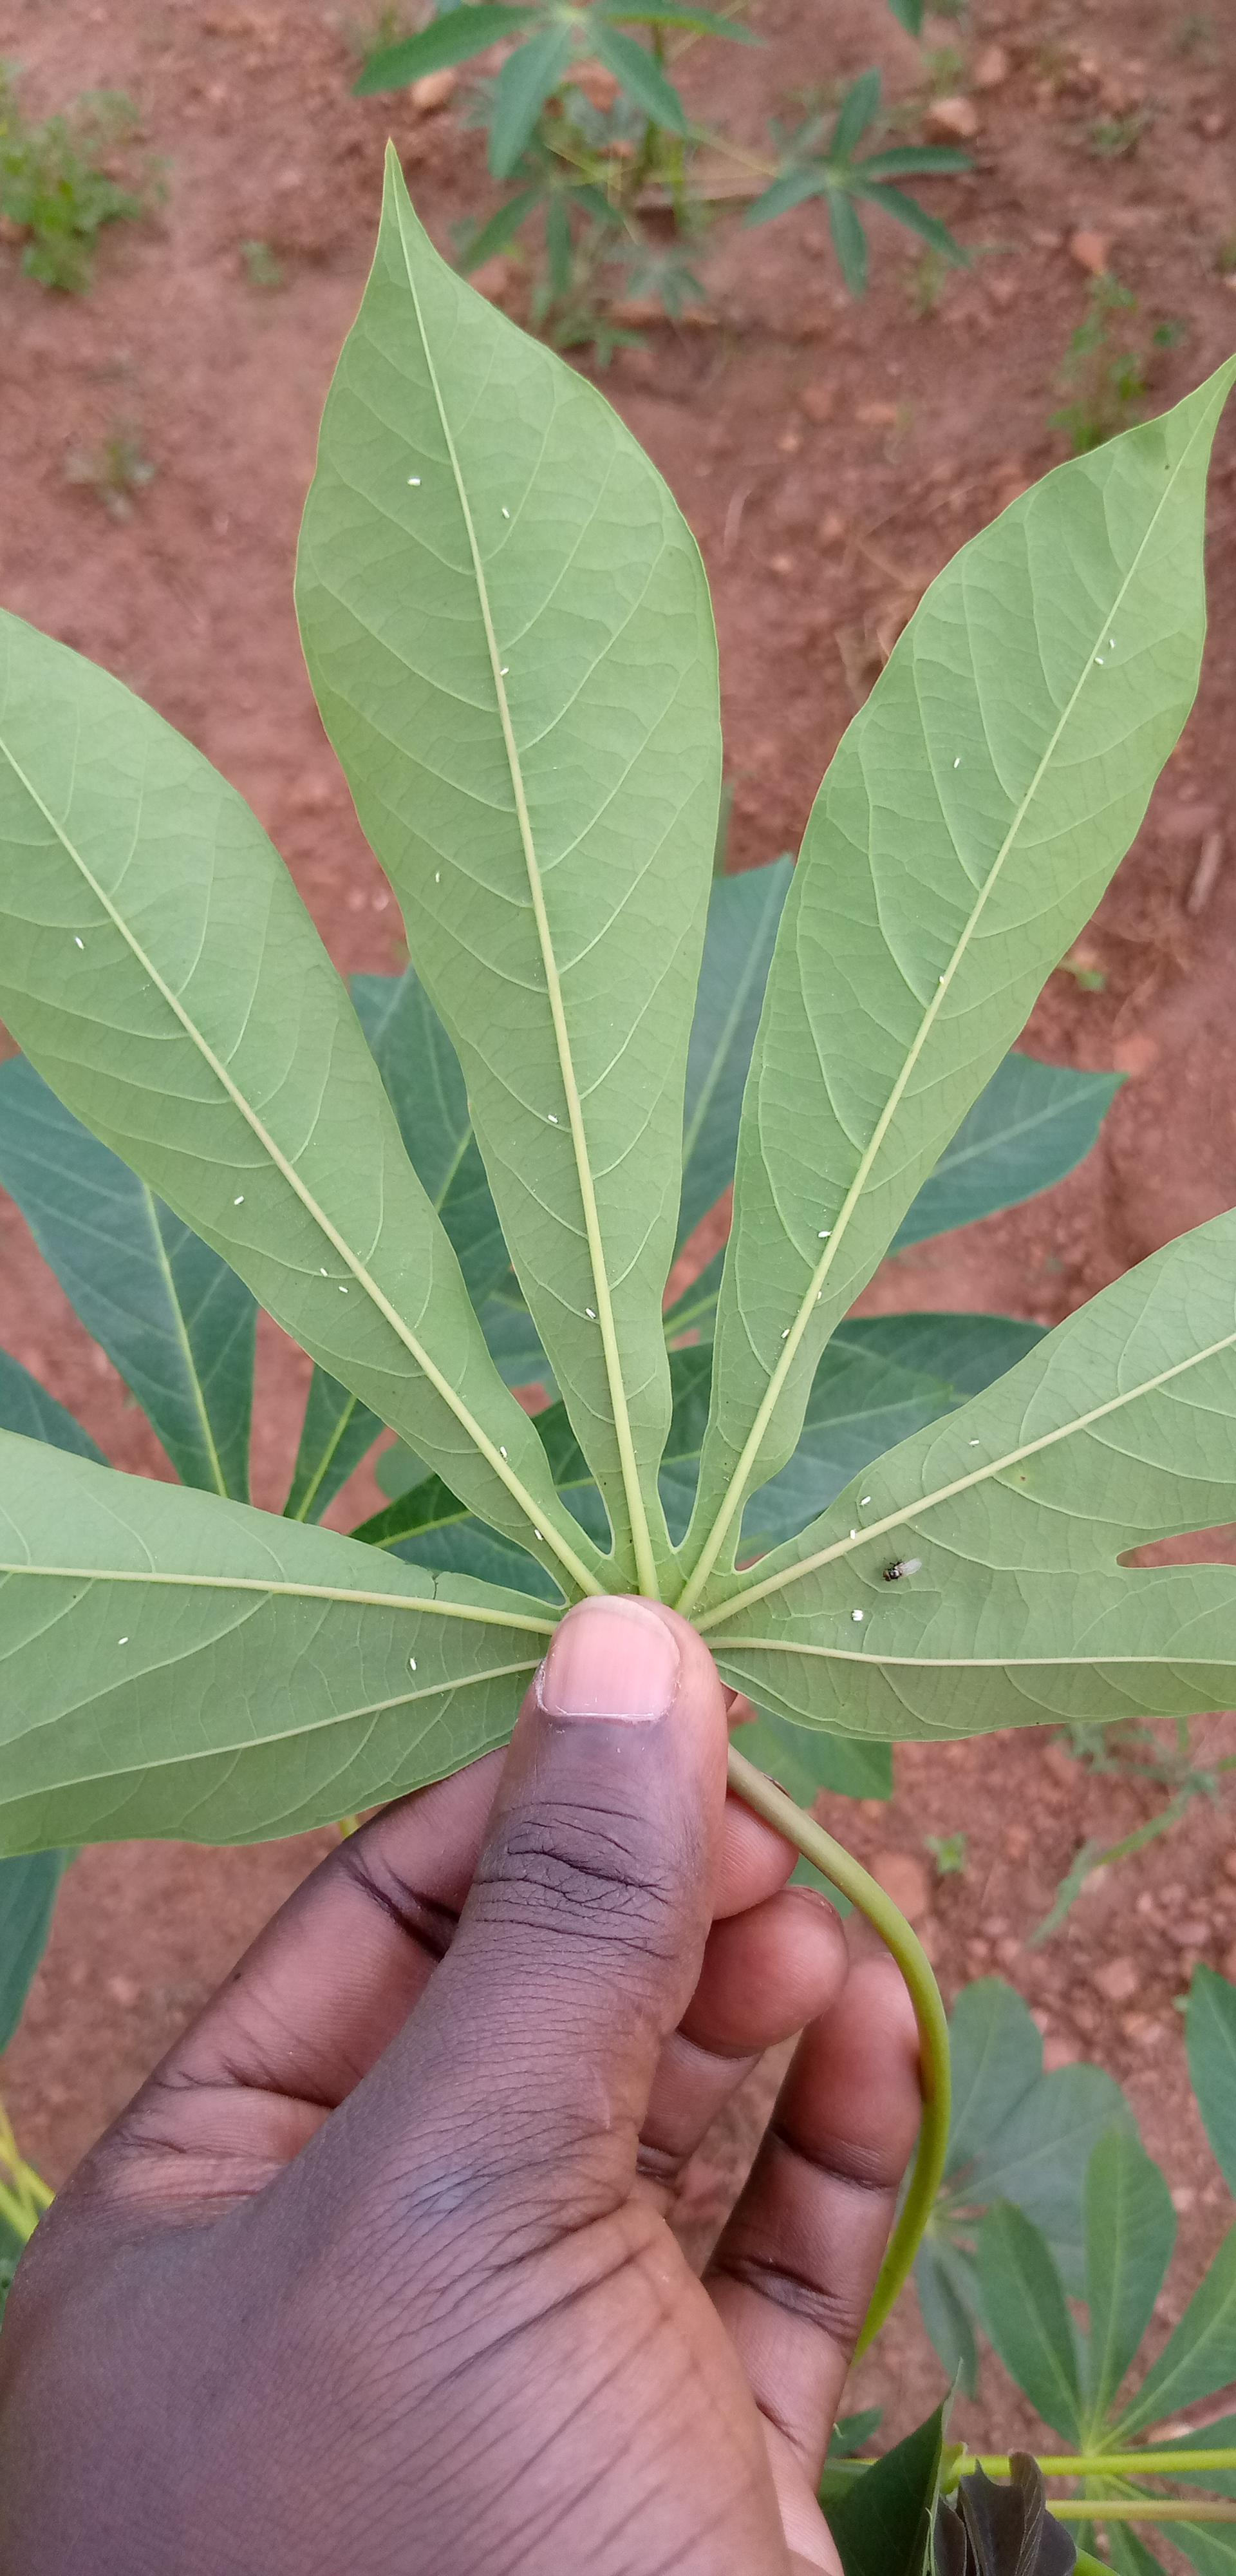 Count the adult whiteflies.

25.